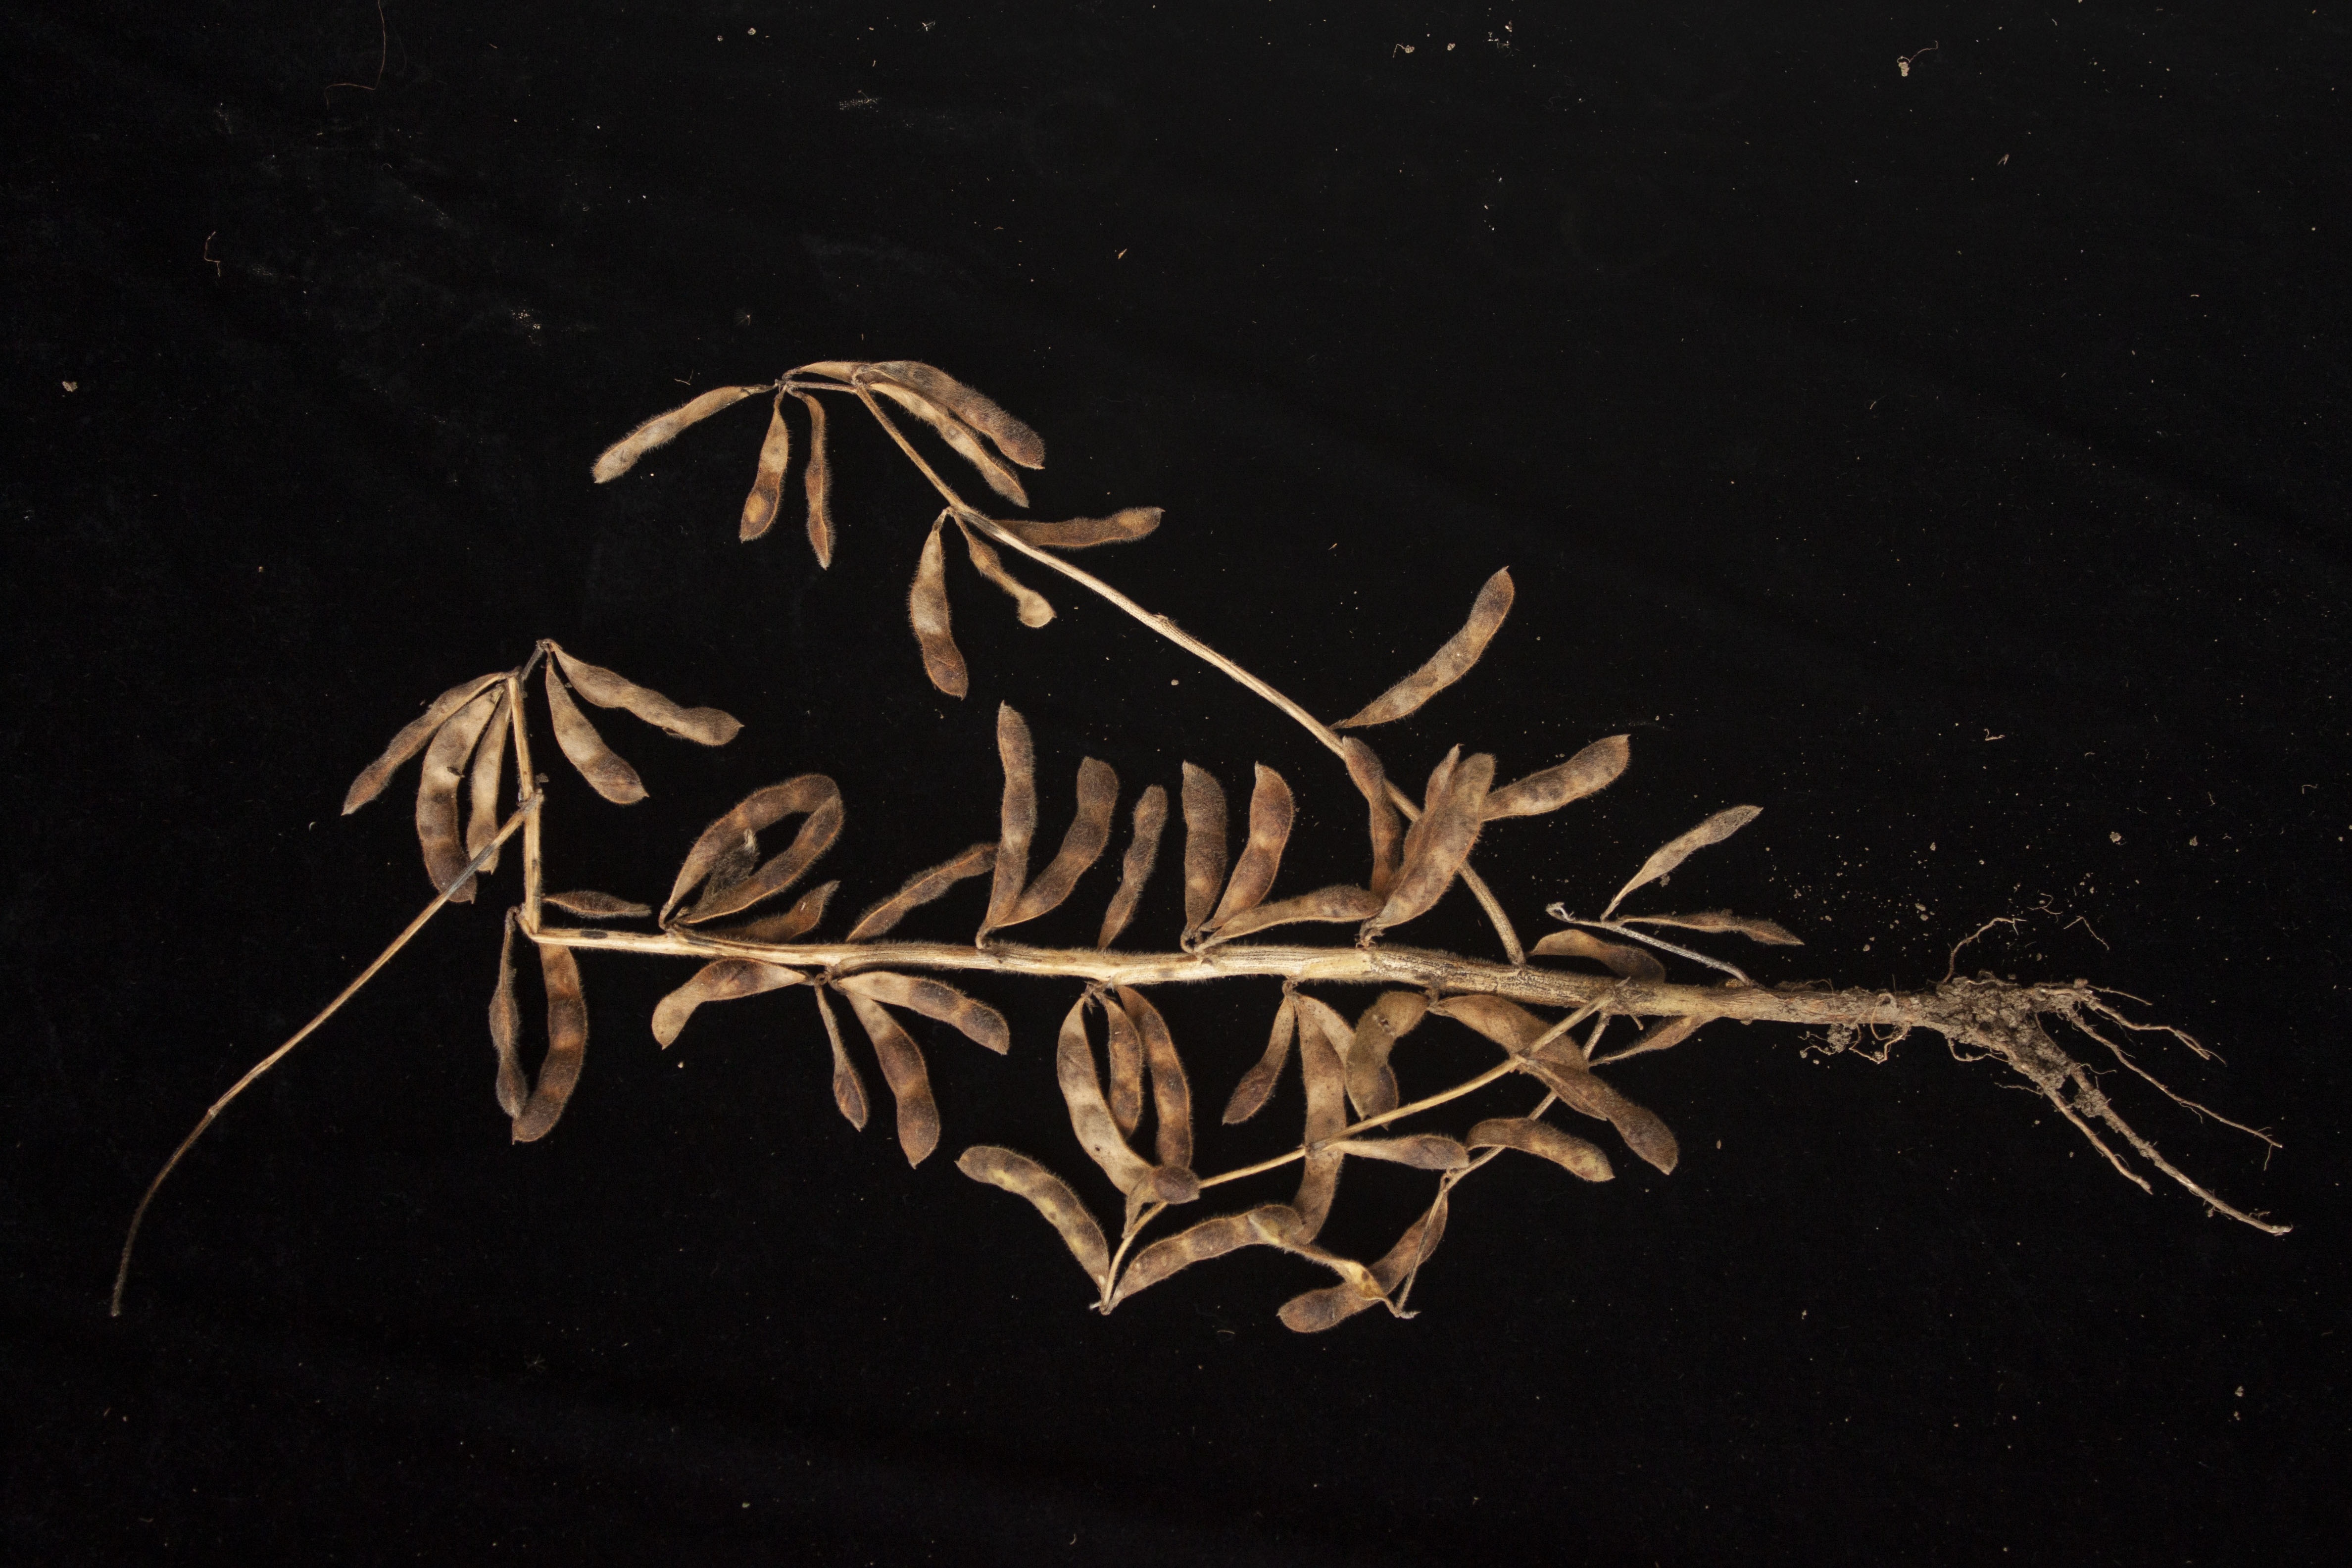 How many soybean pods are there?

50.